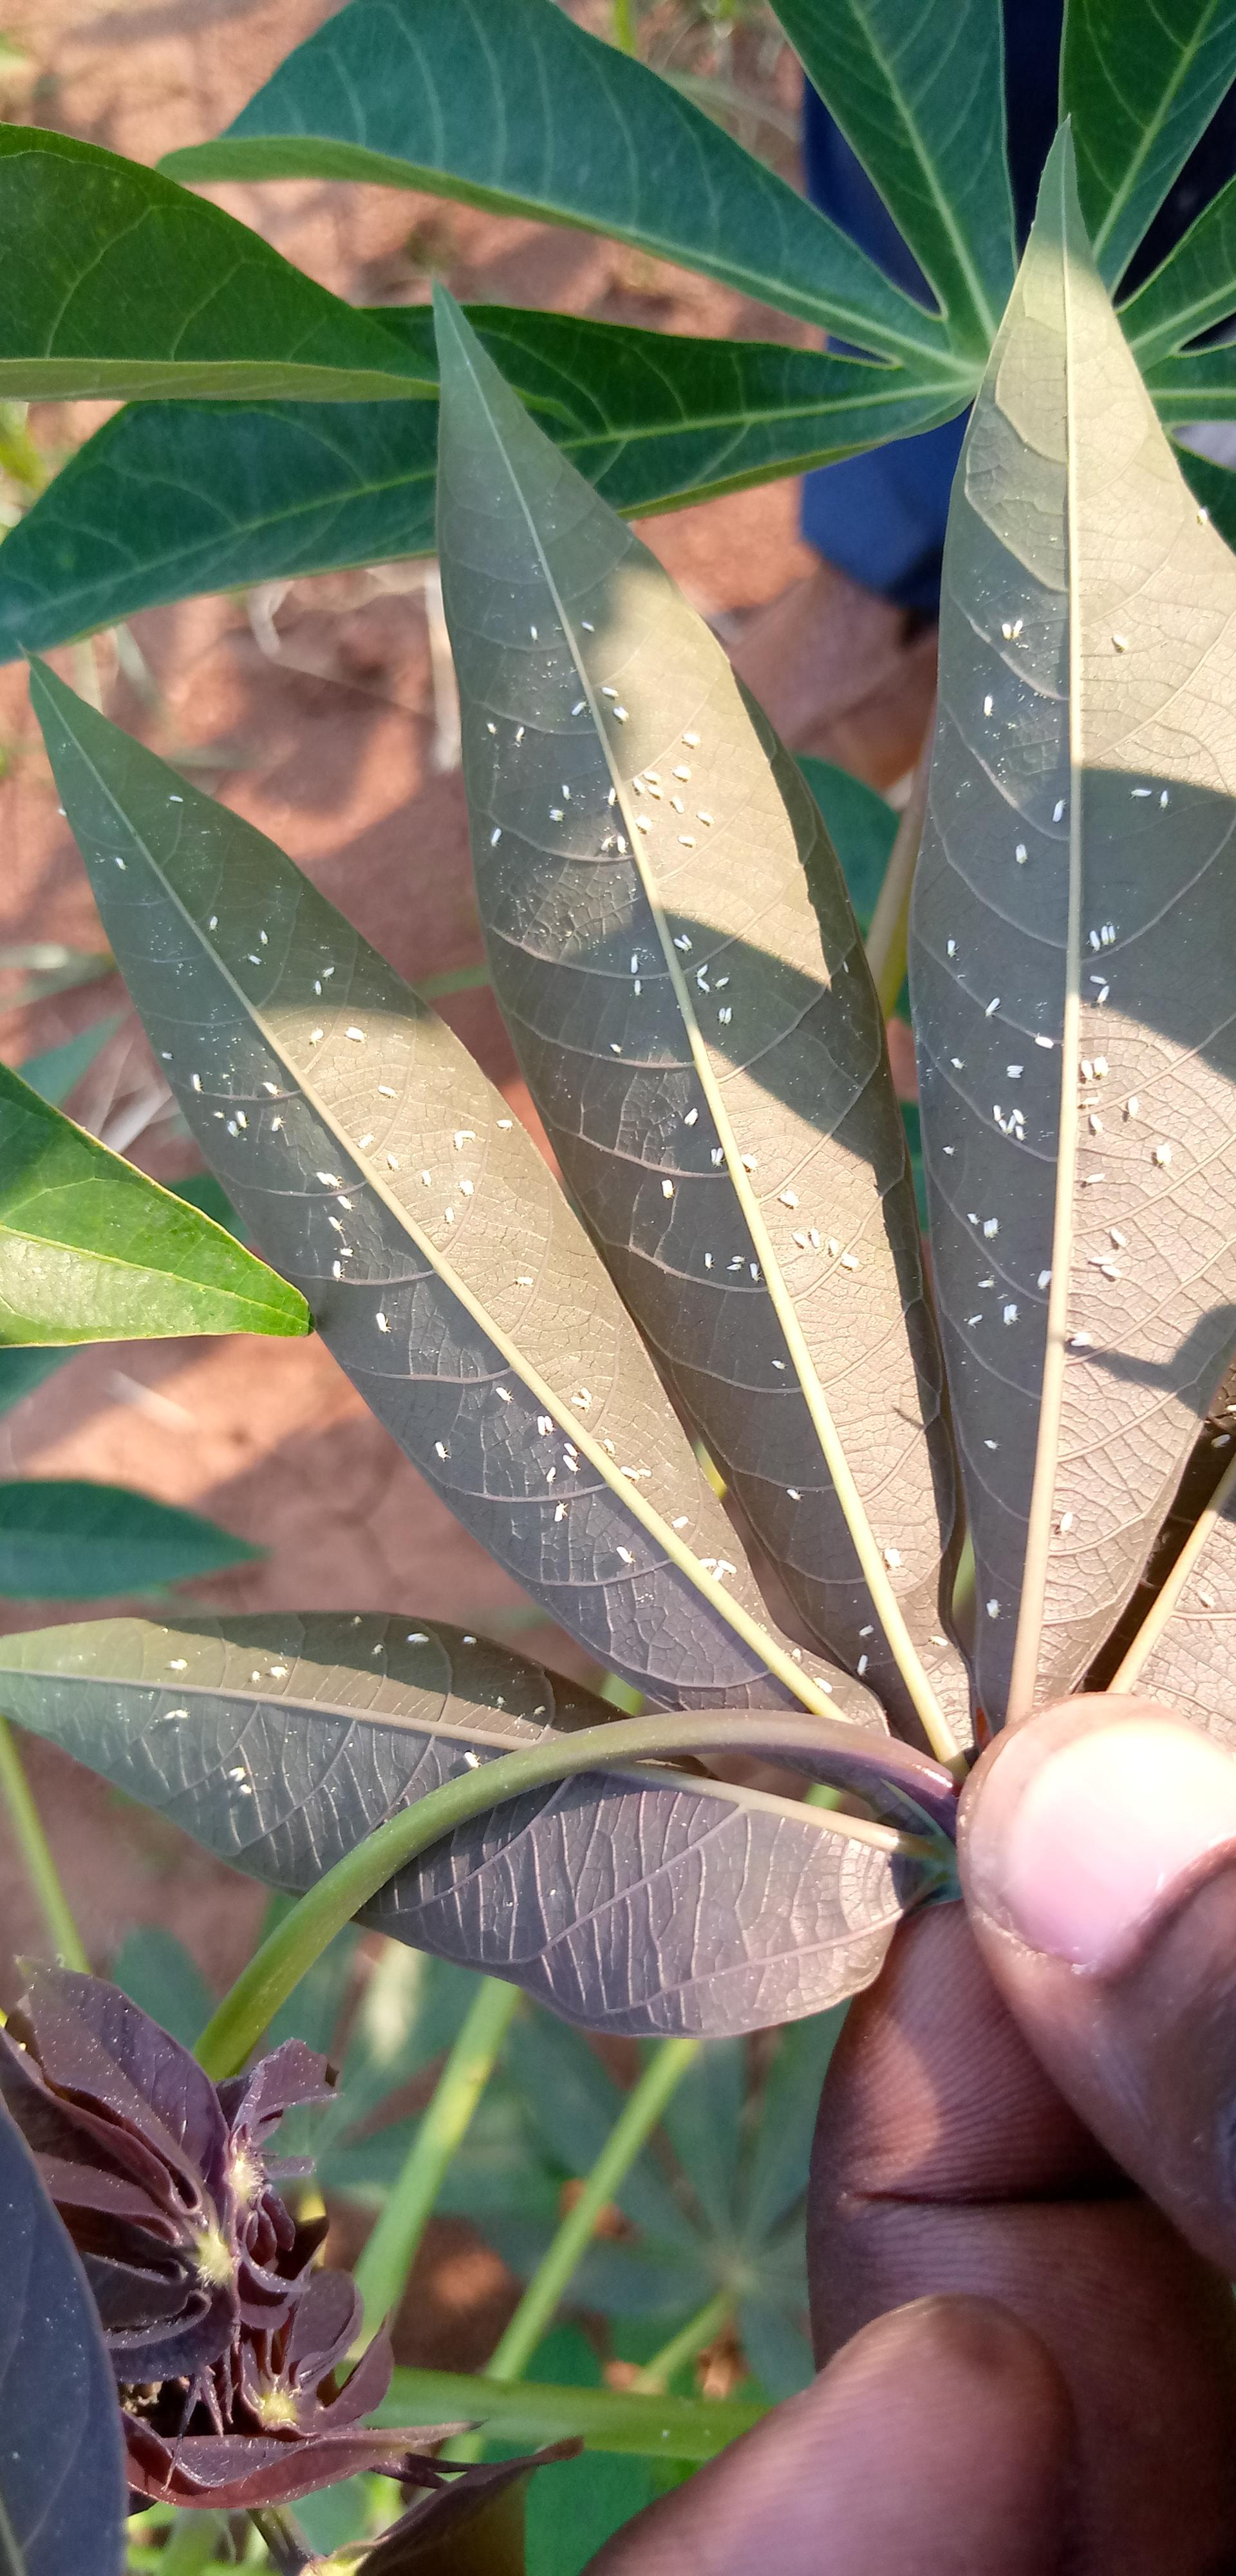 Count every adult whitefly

189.